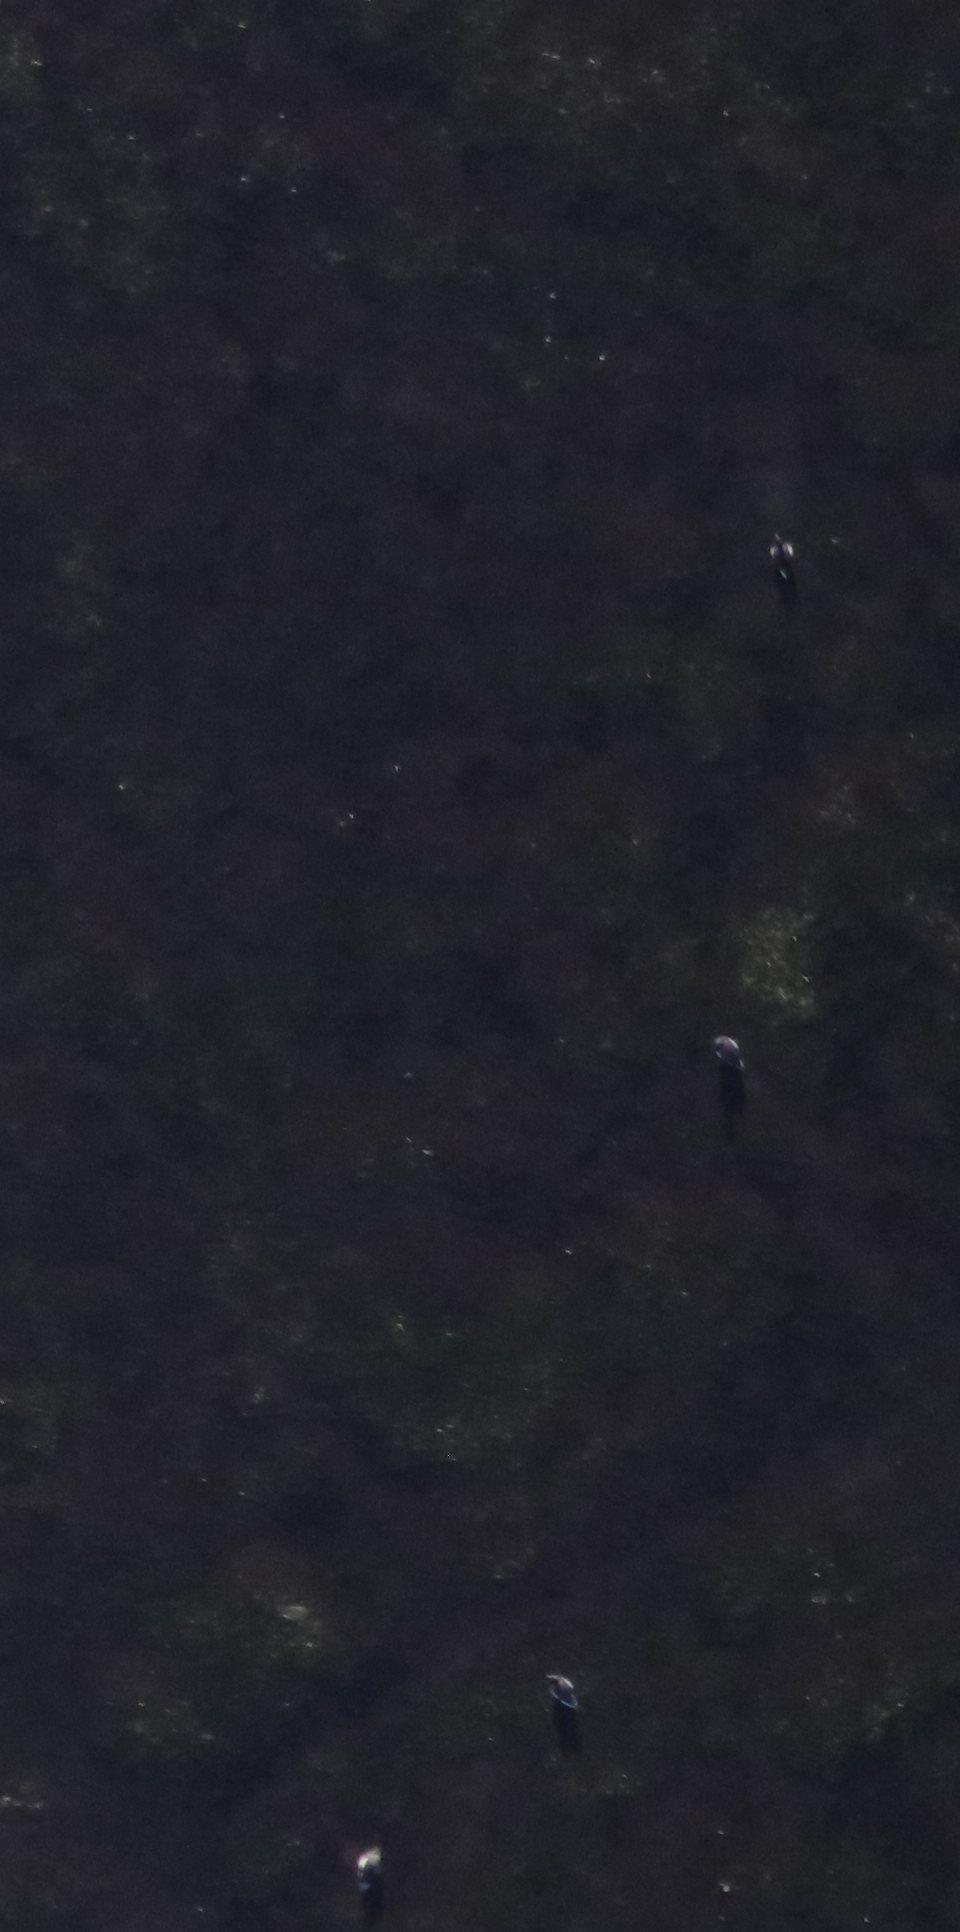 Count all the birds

4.